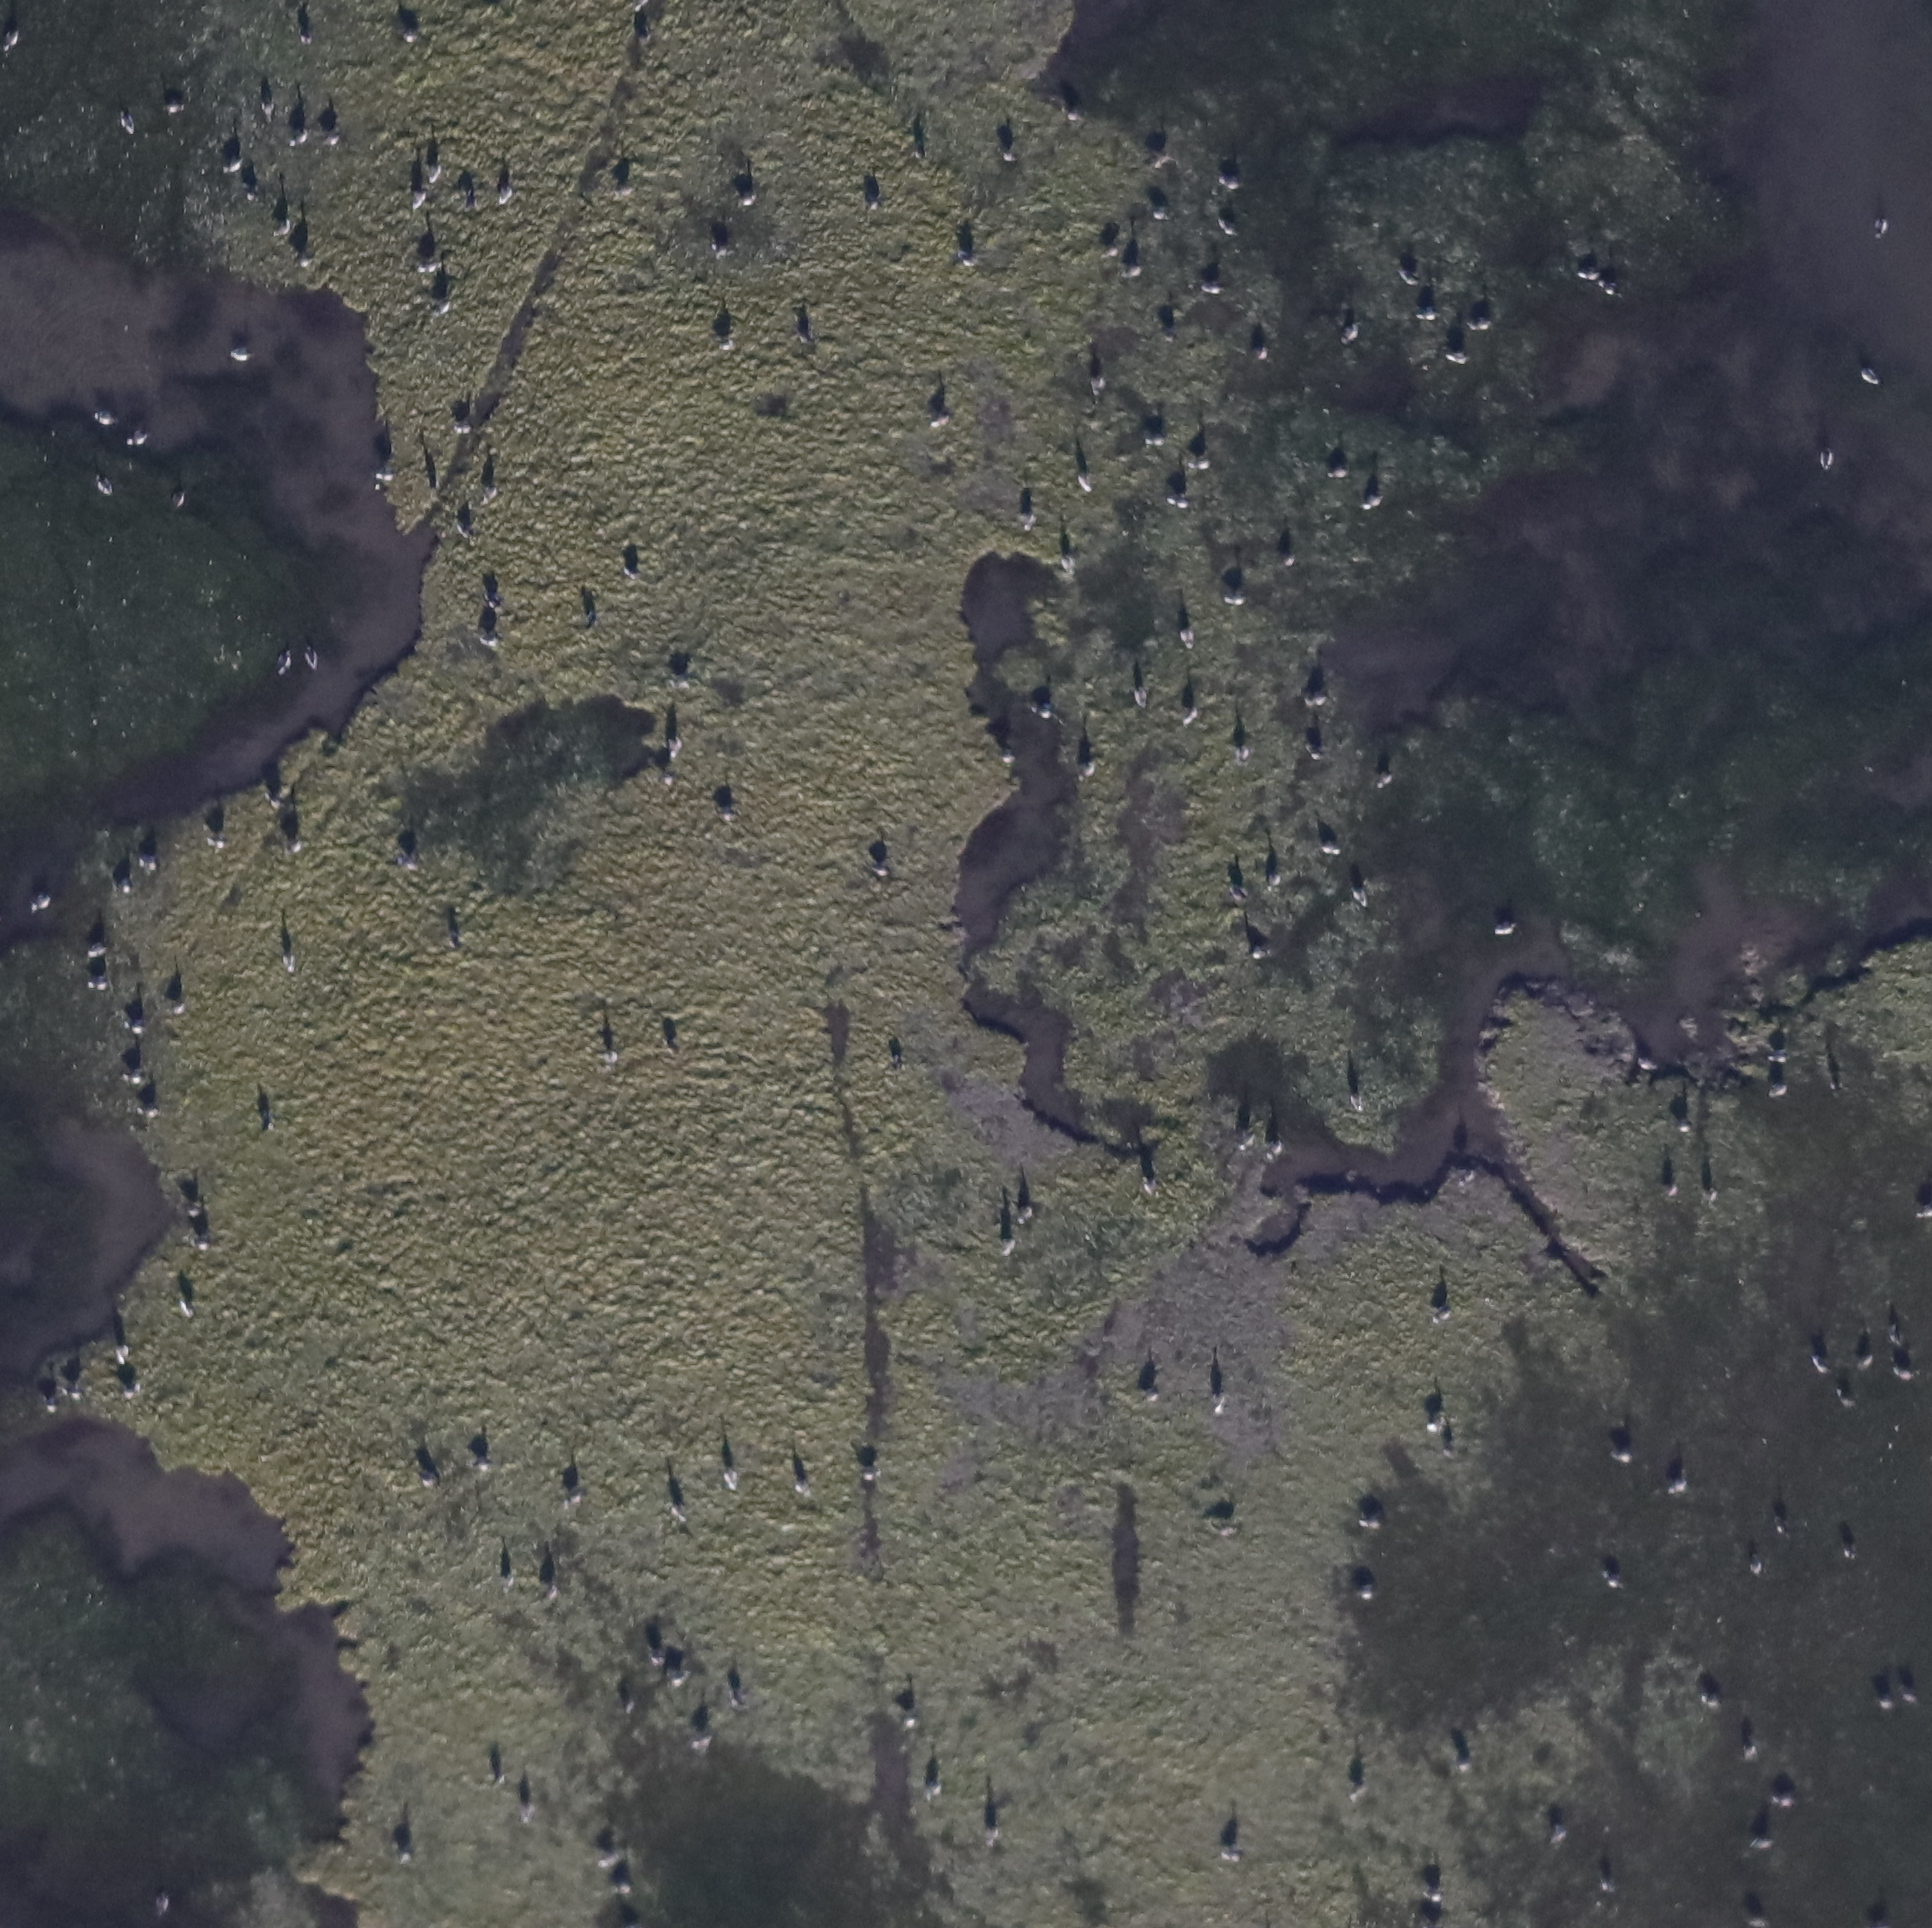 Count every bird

191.